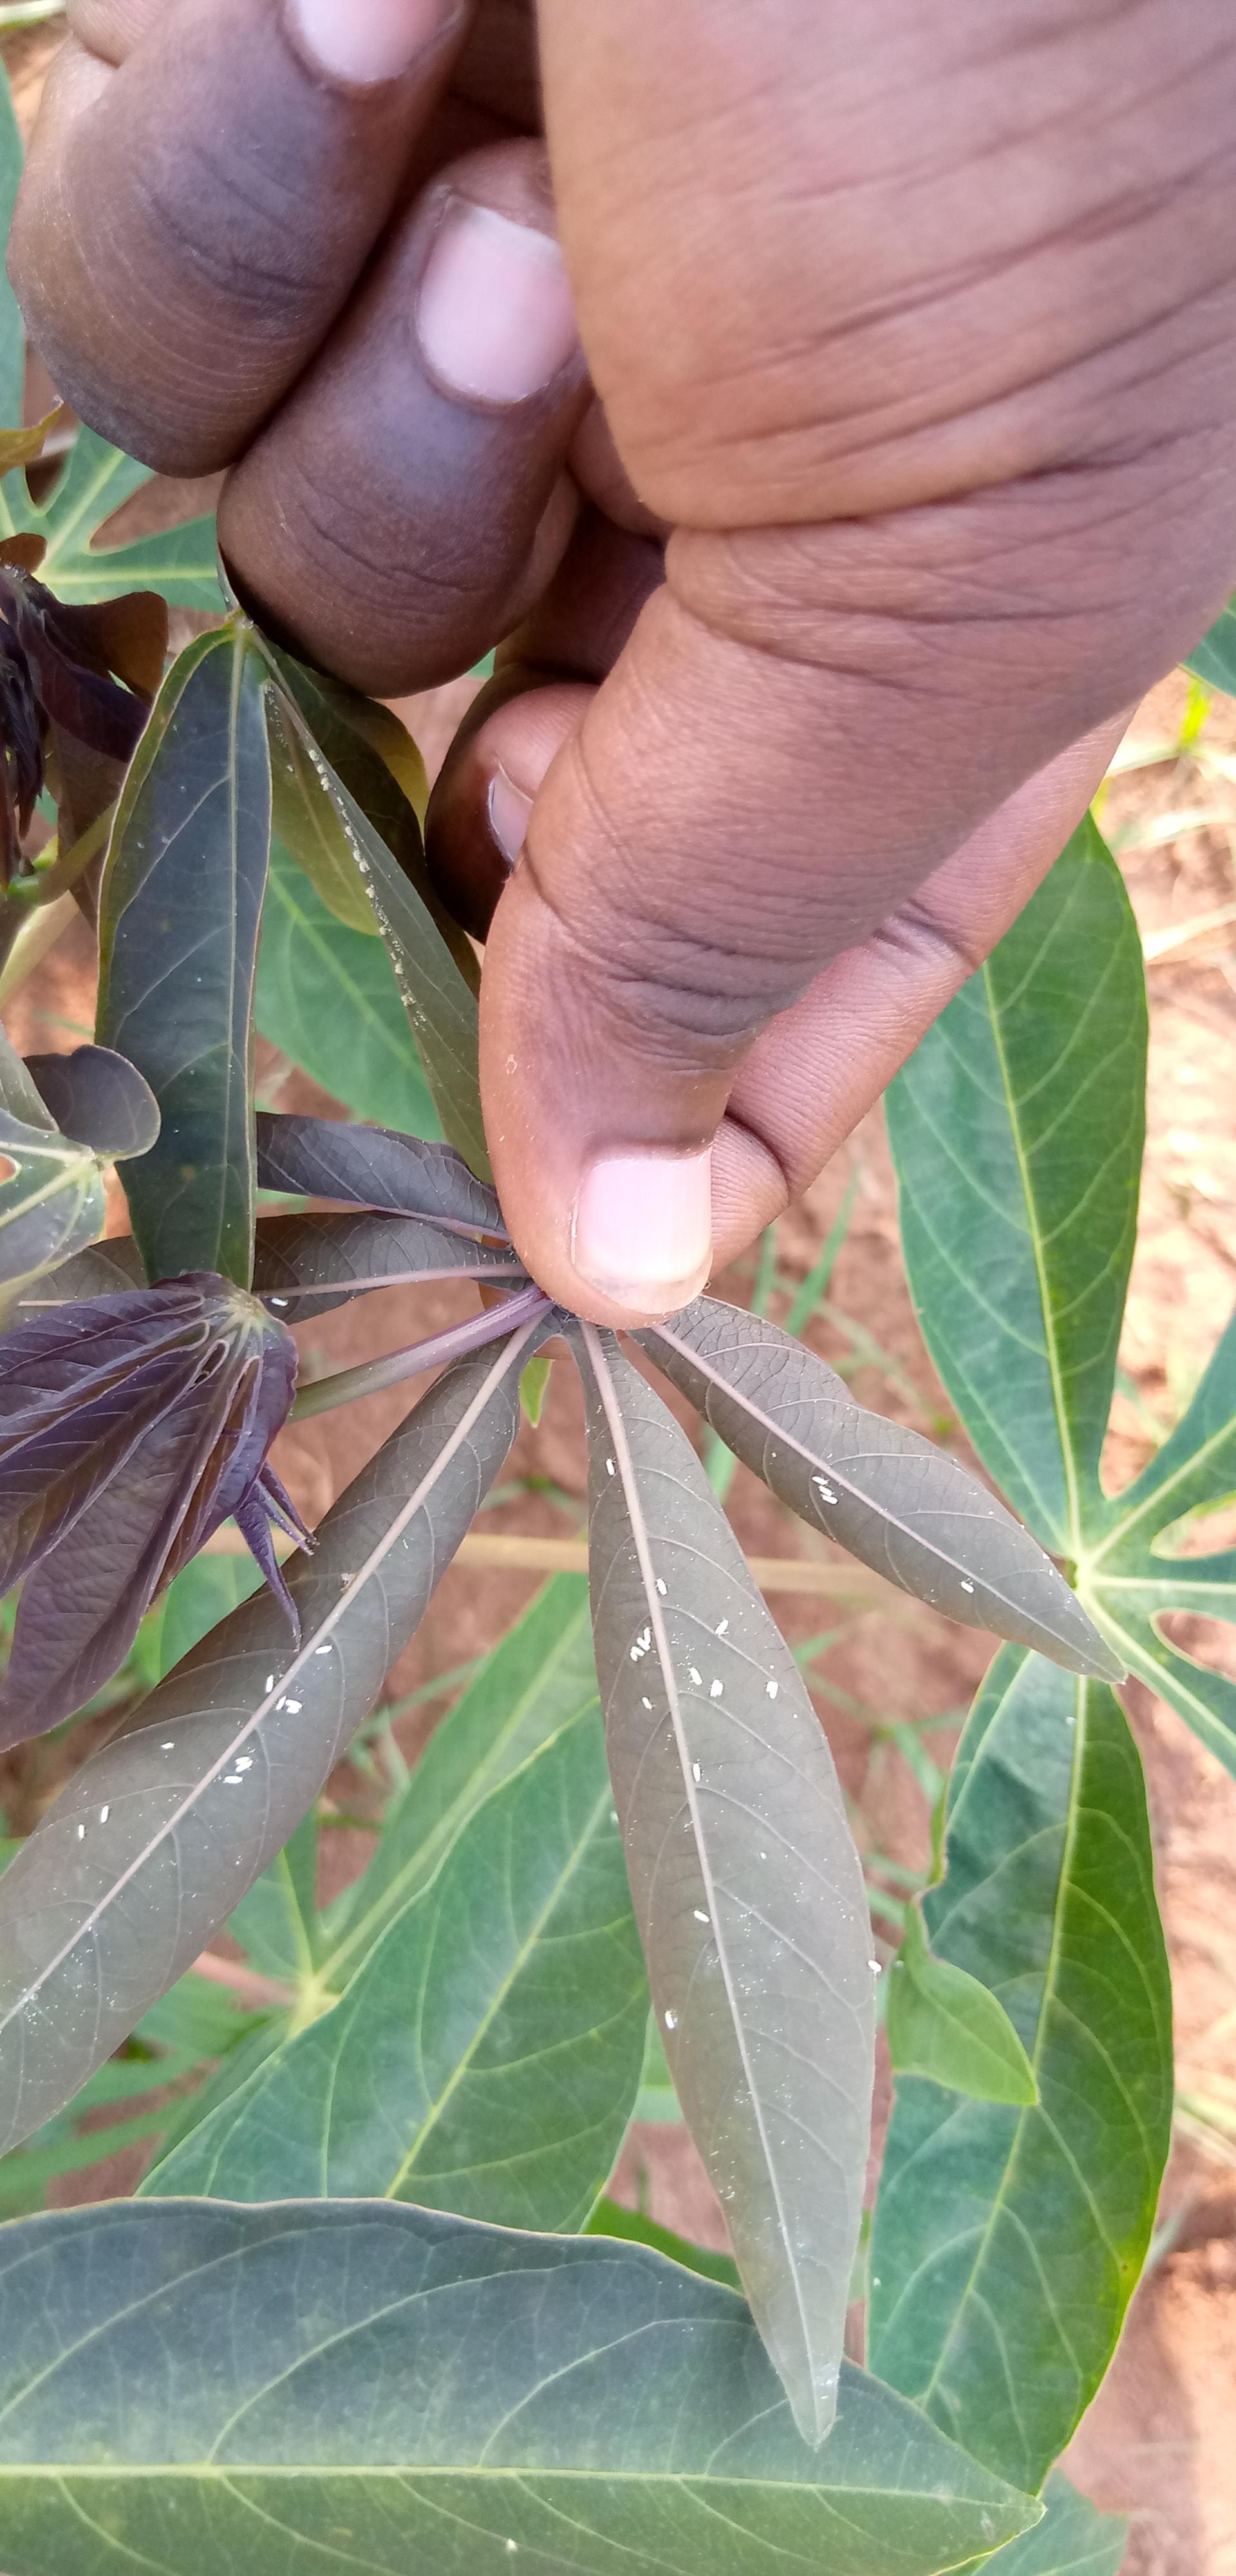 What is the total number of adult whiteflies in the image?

45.